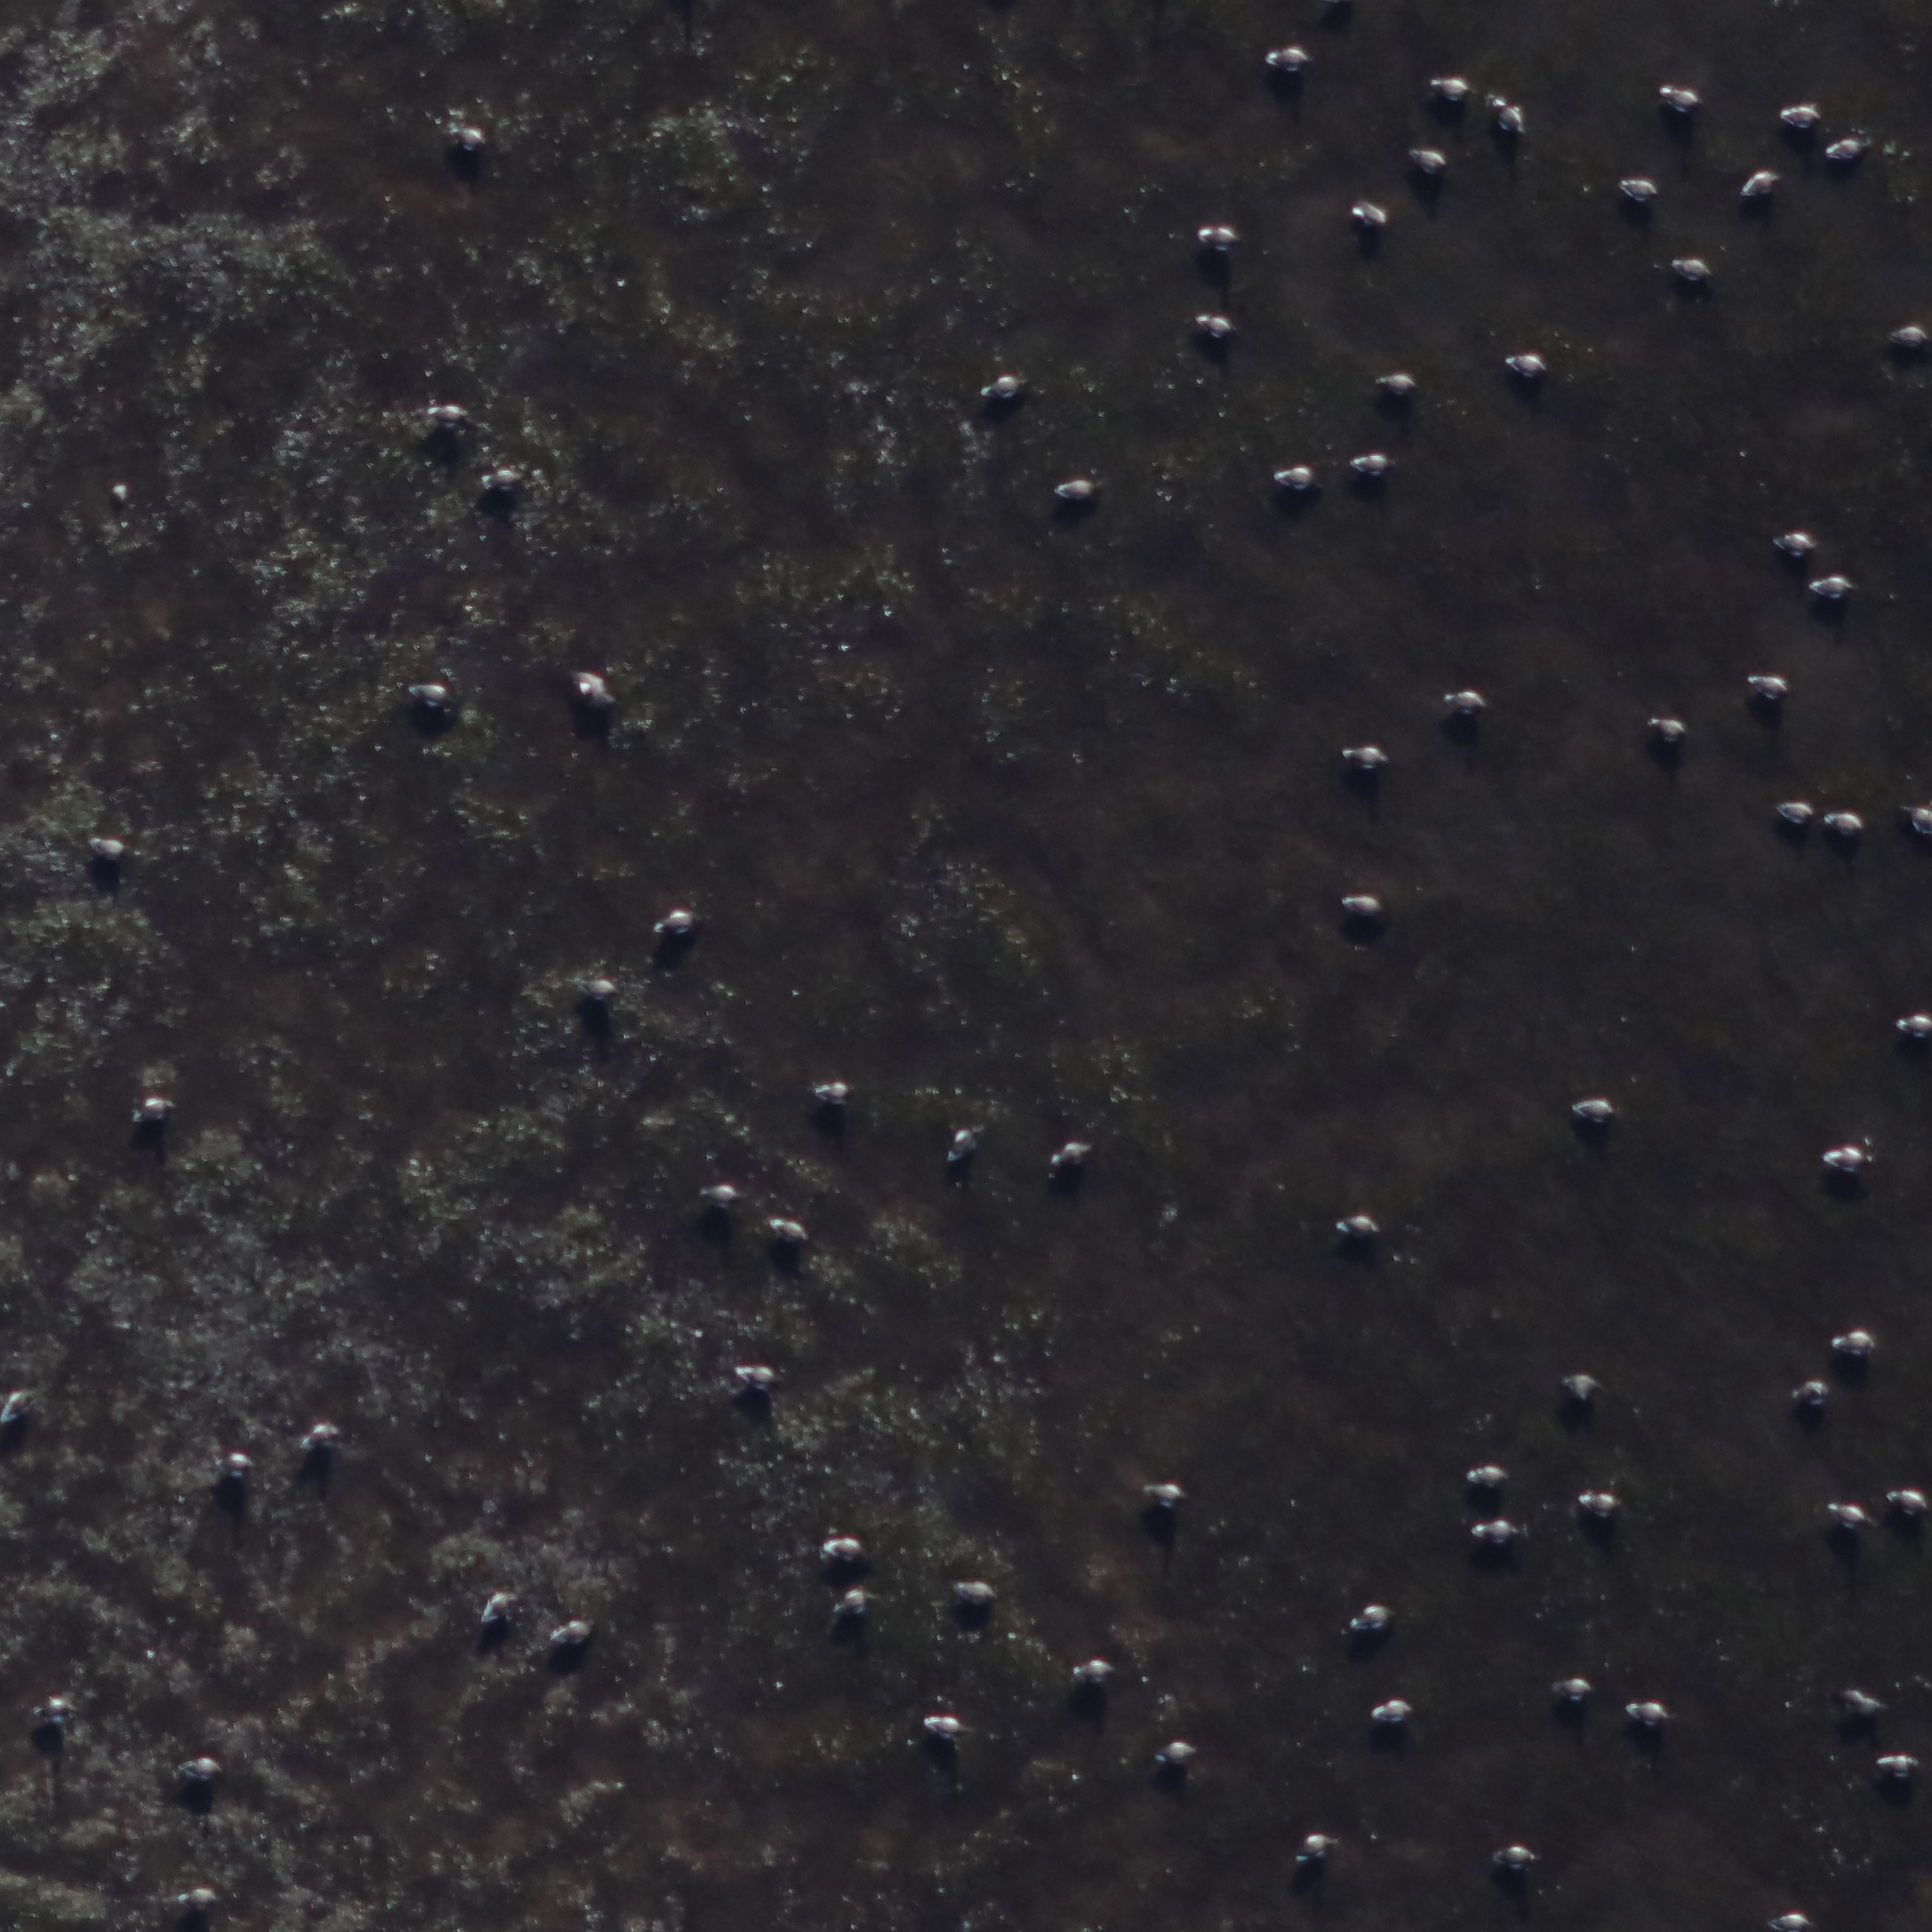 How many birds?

81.